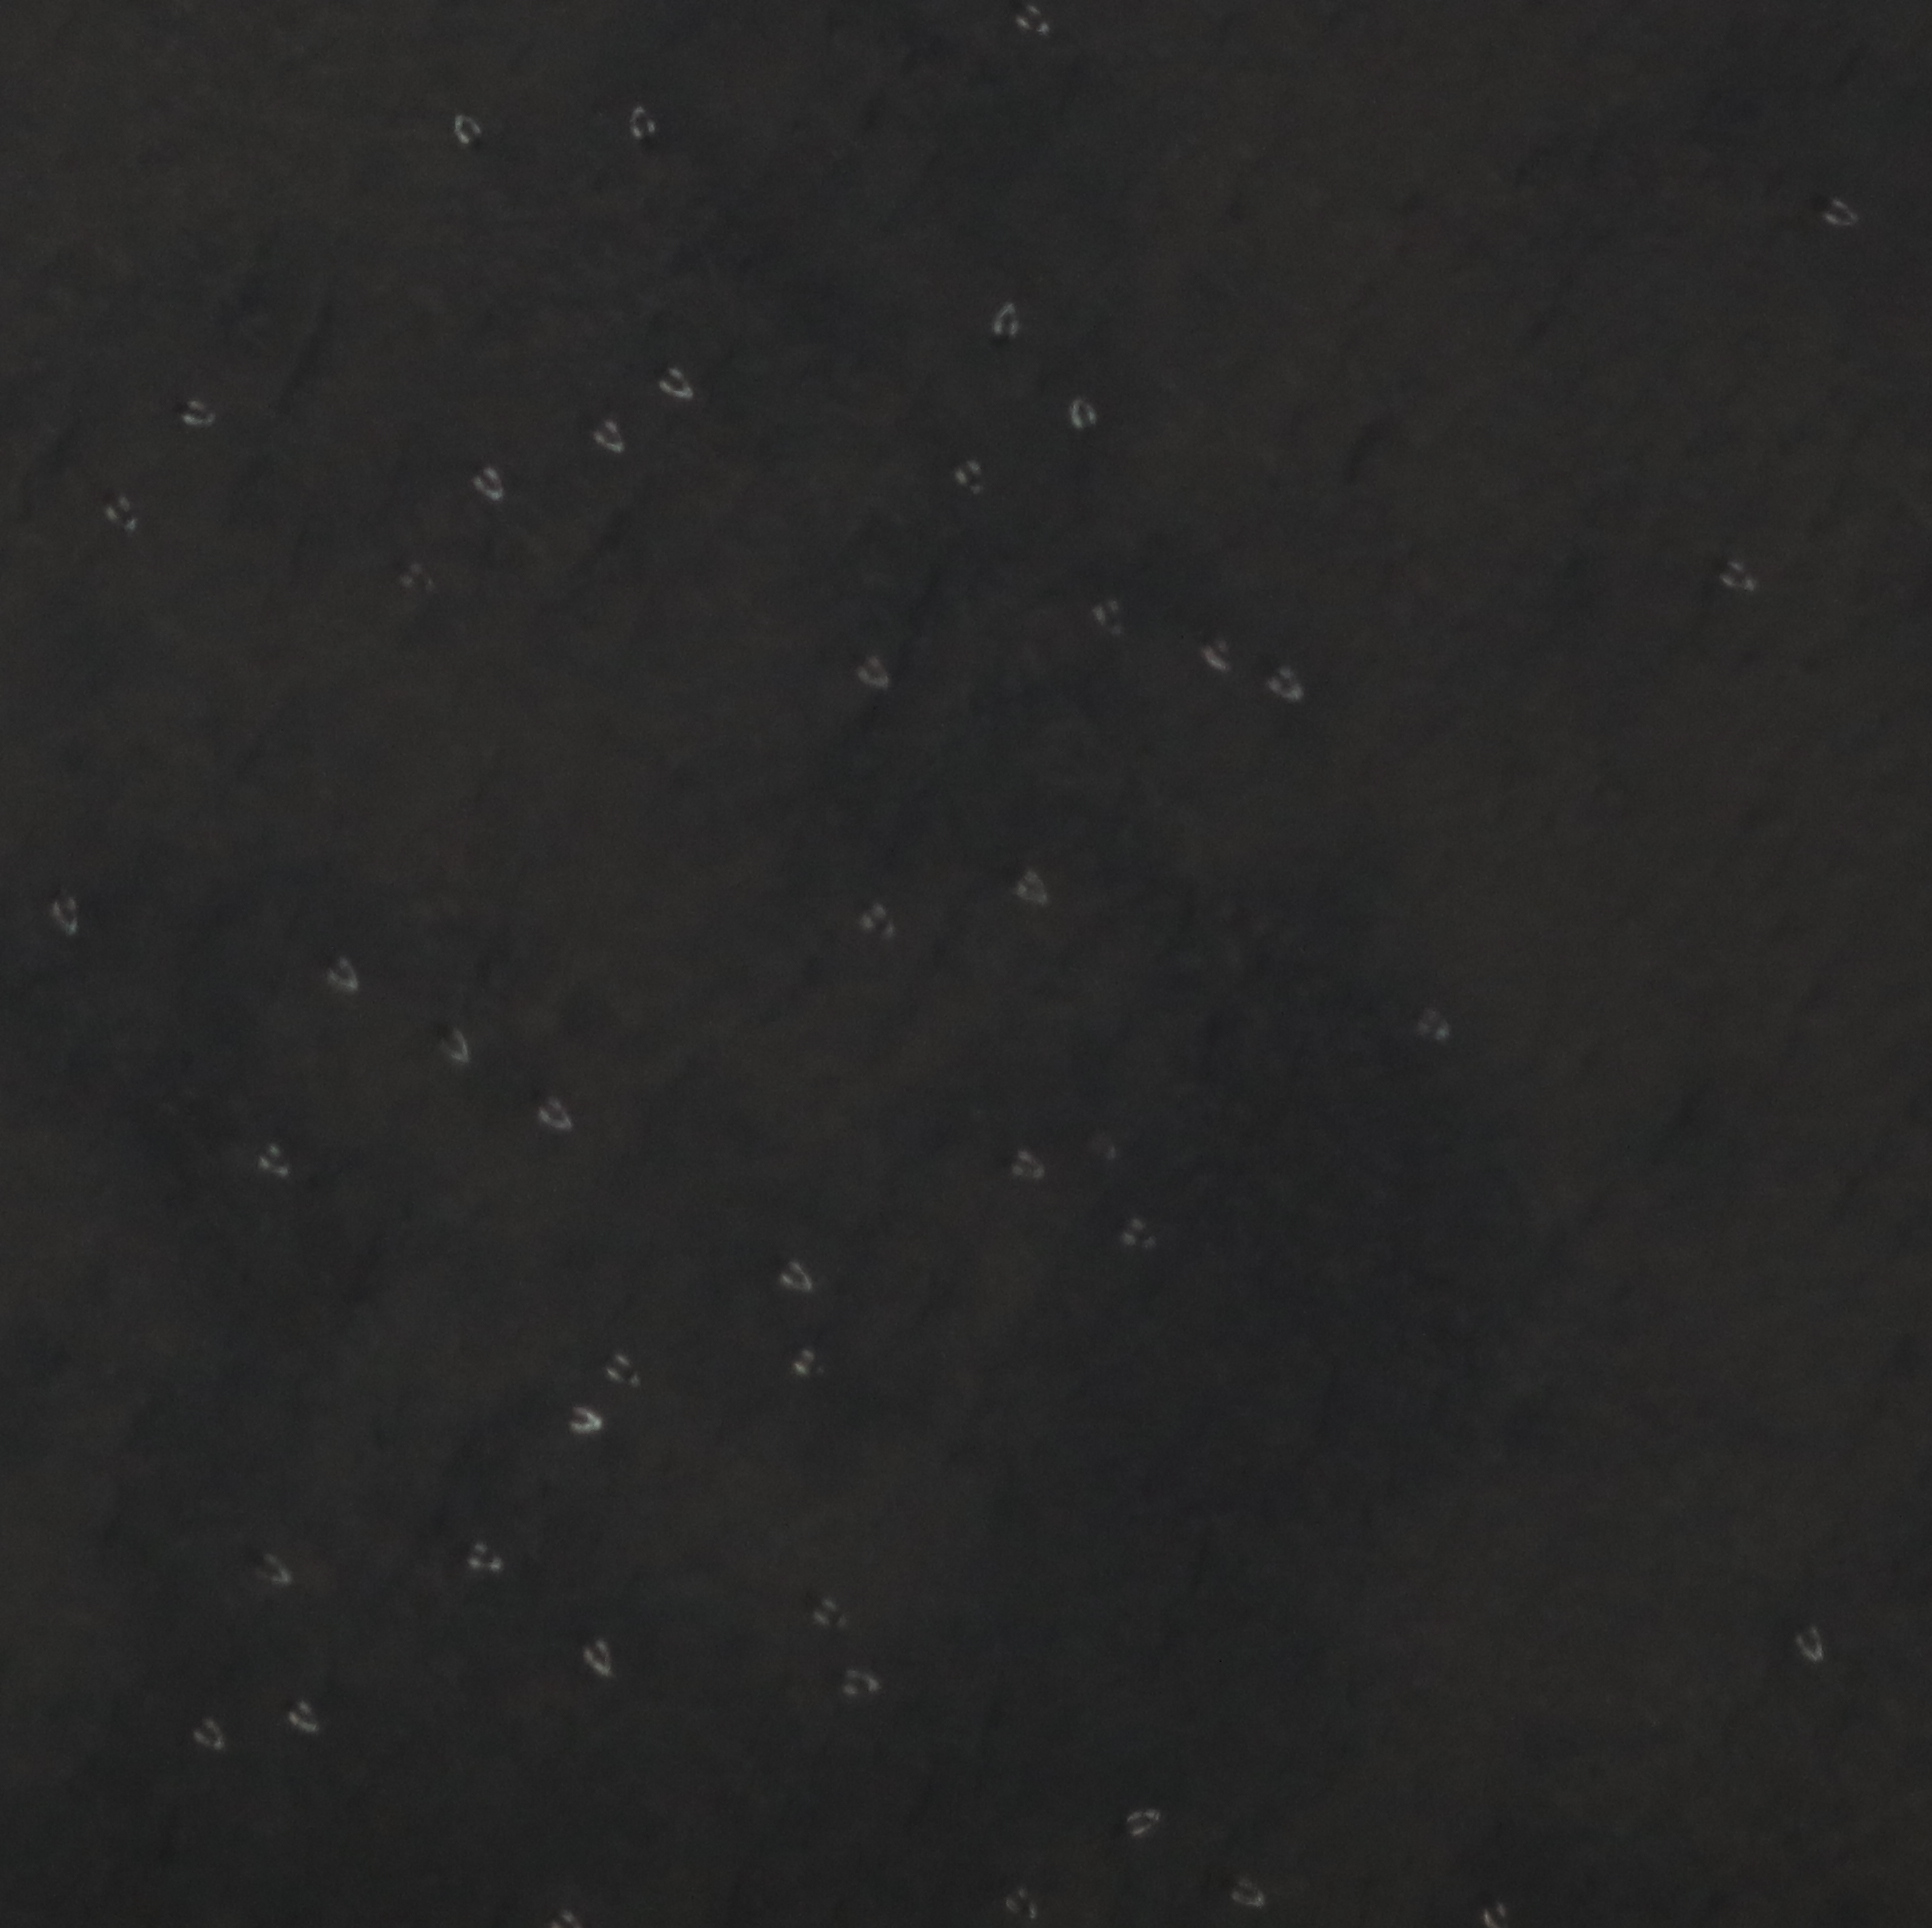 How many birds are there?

43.